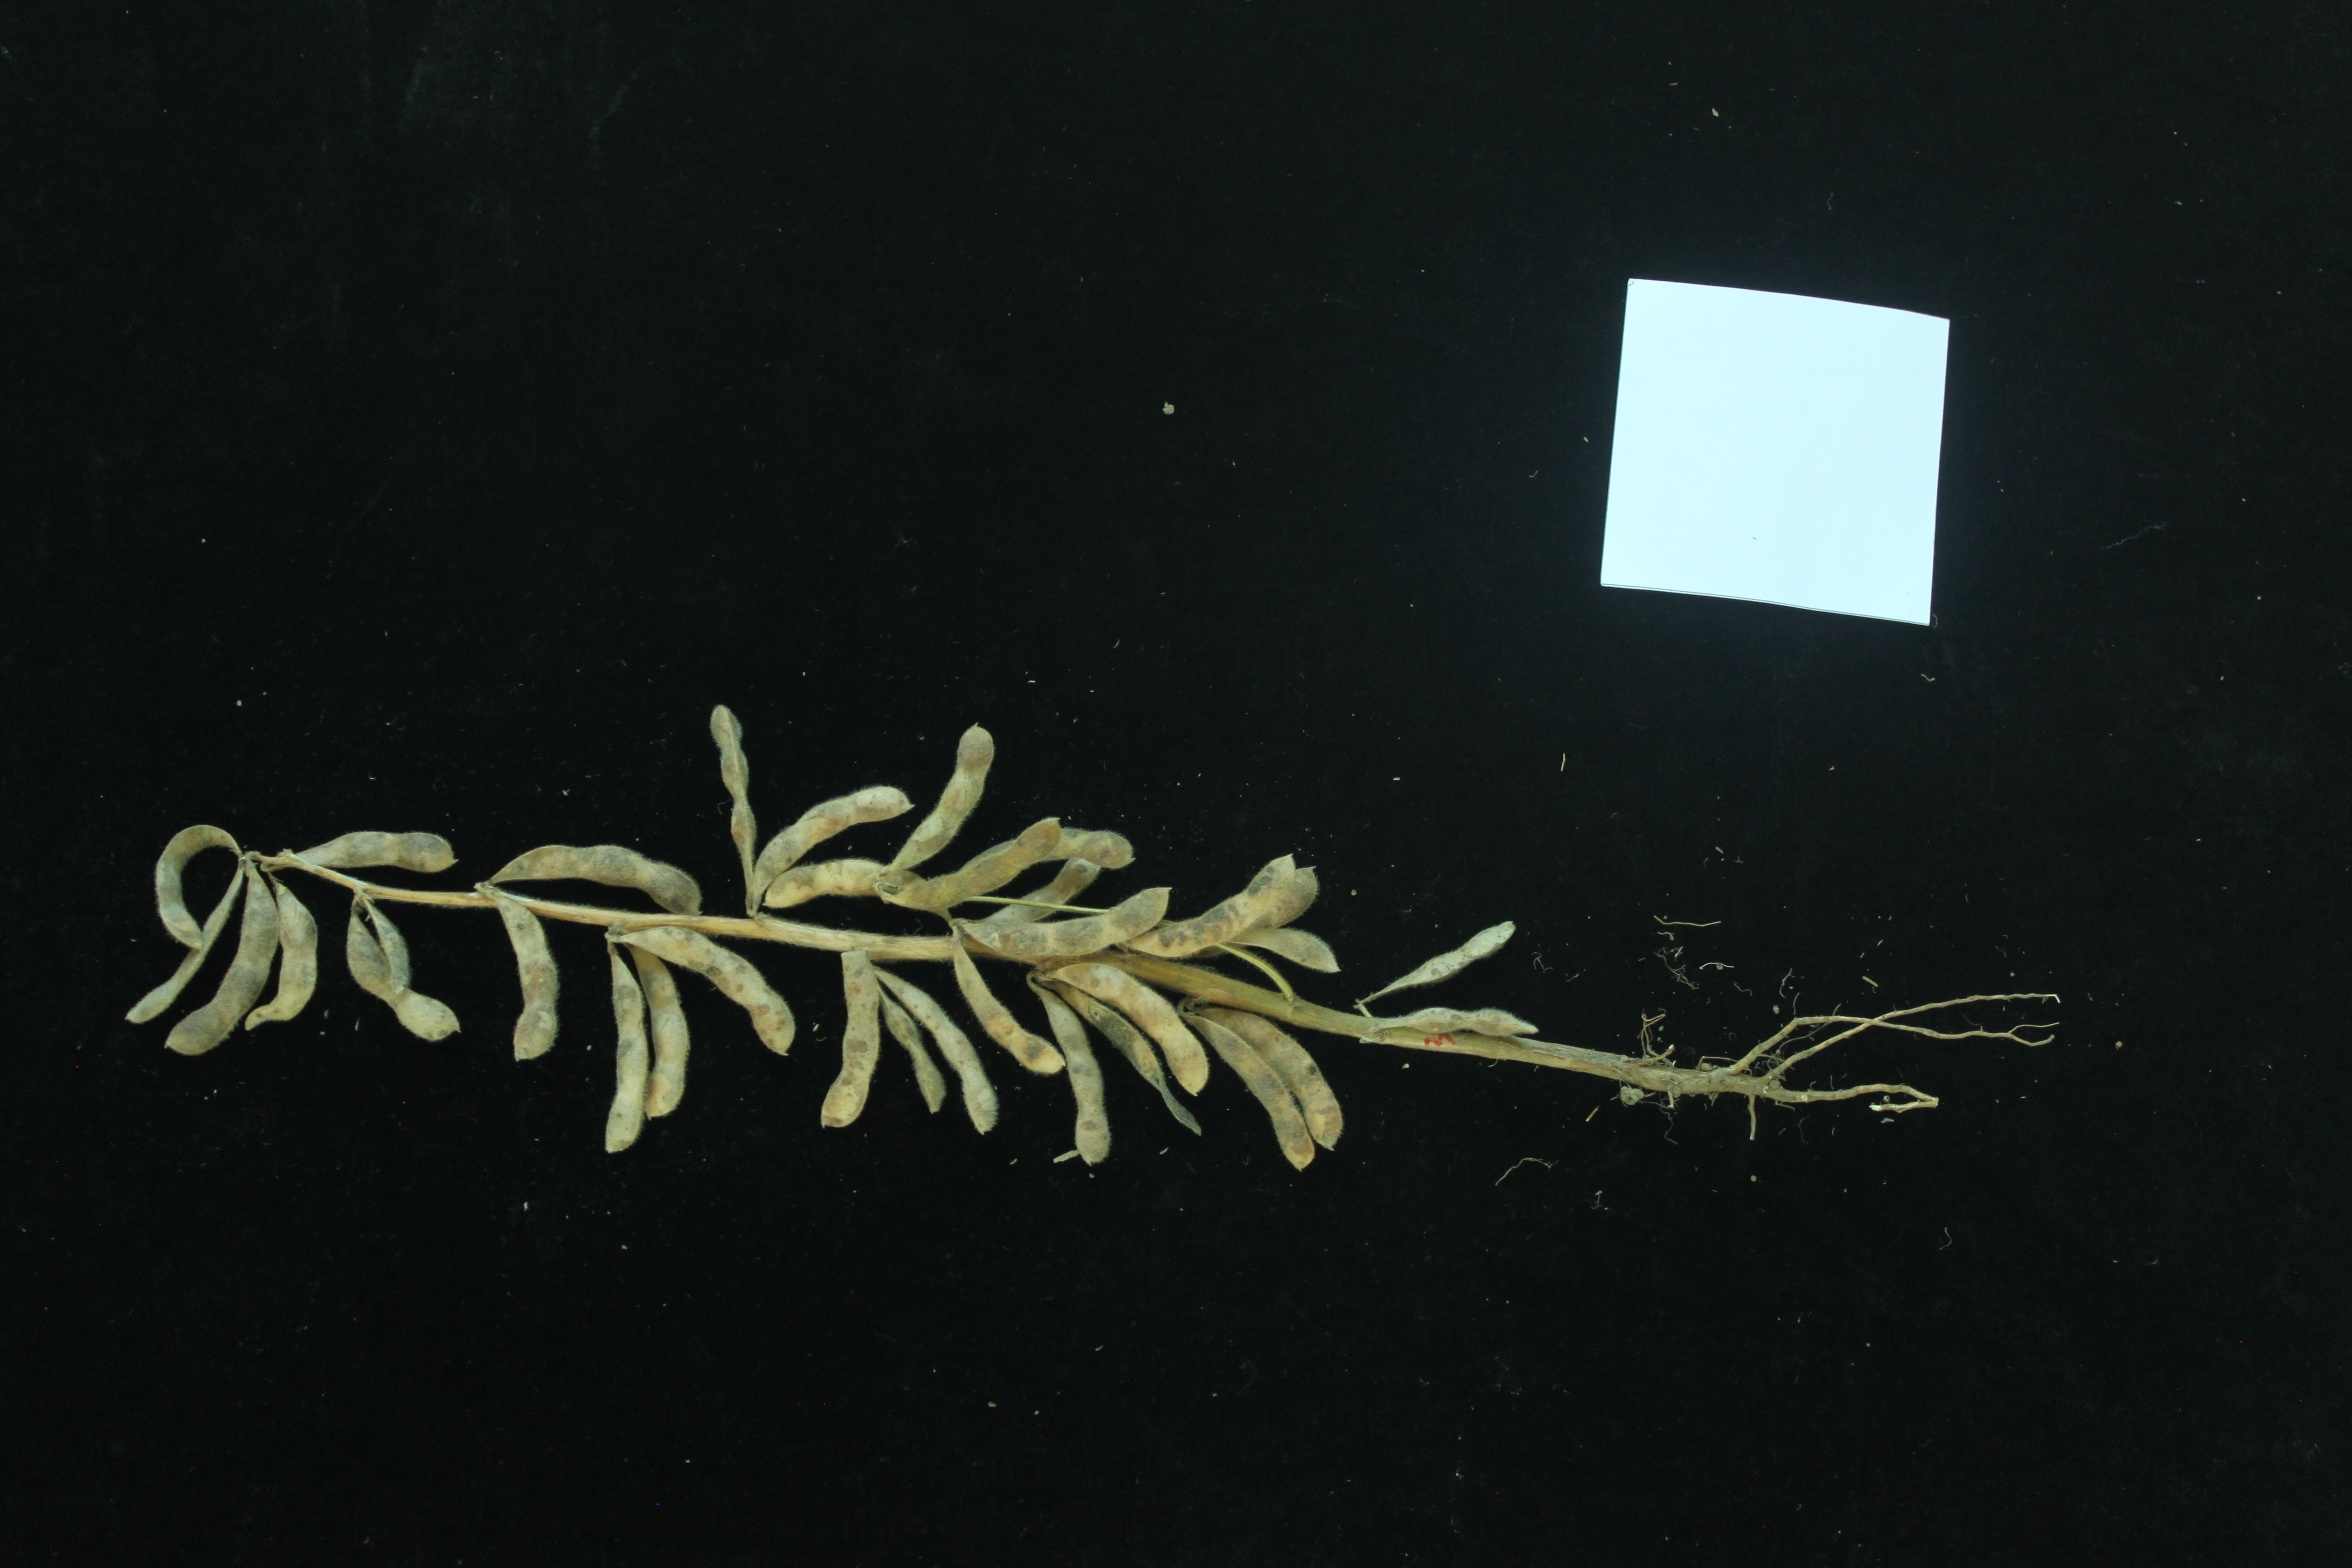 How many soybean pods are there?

34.